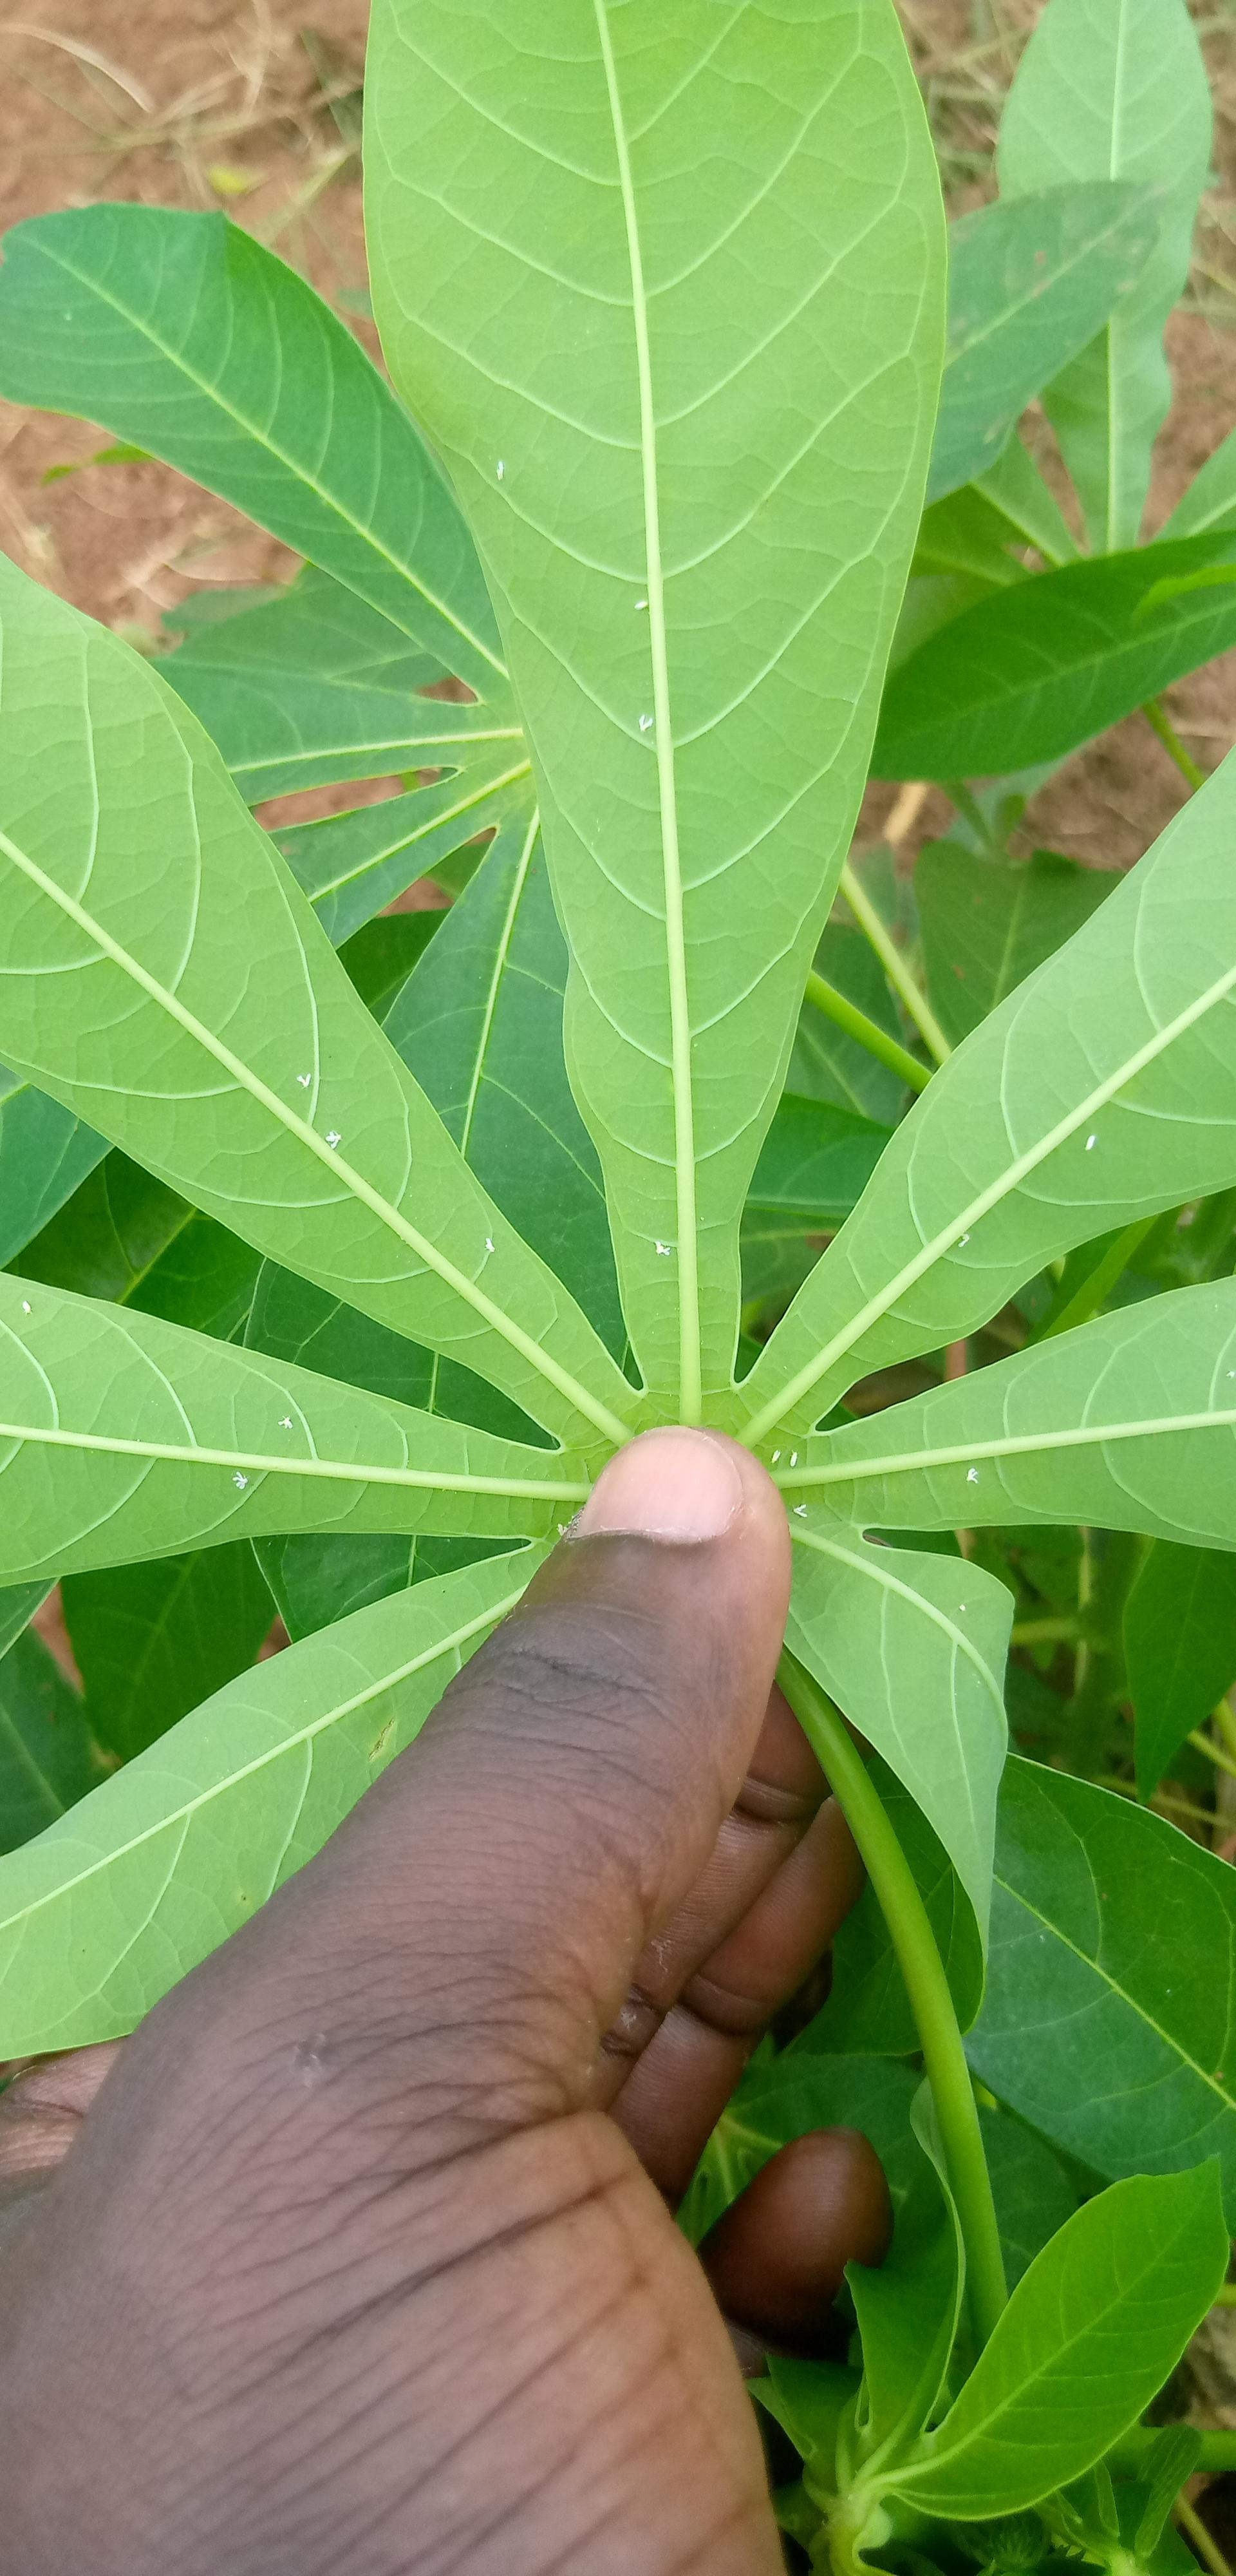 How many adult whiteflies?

16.